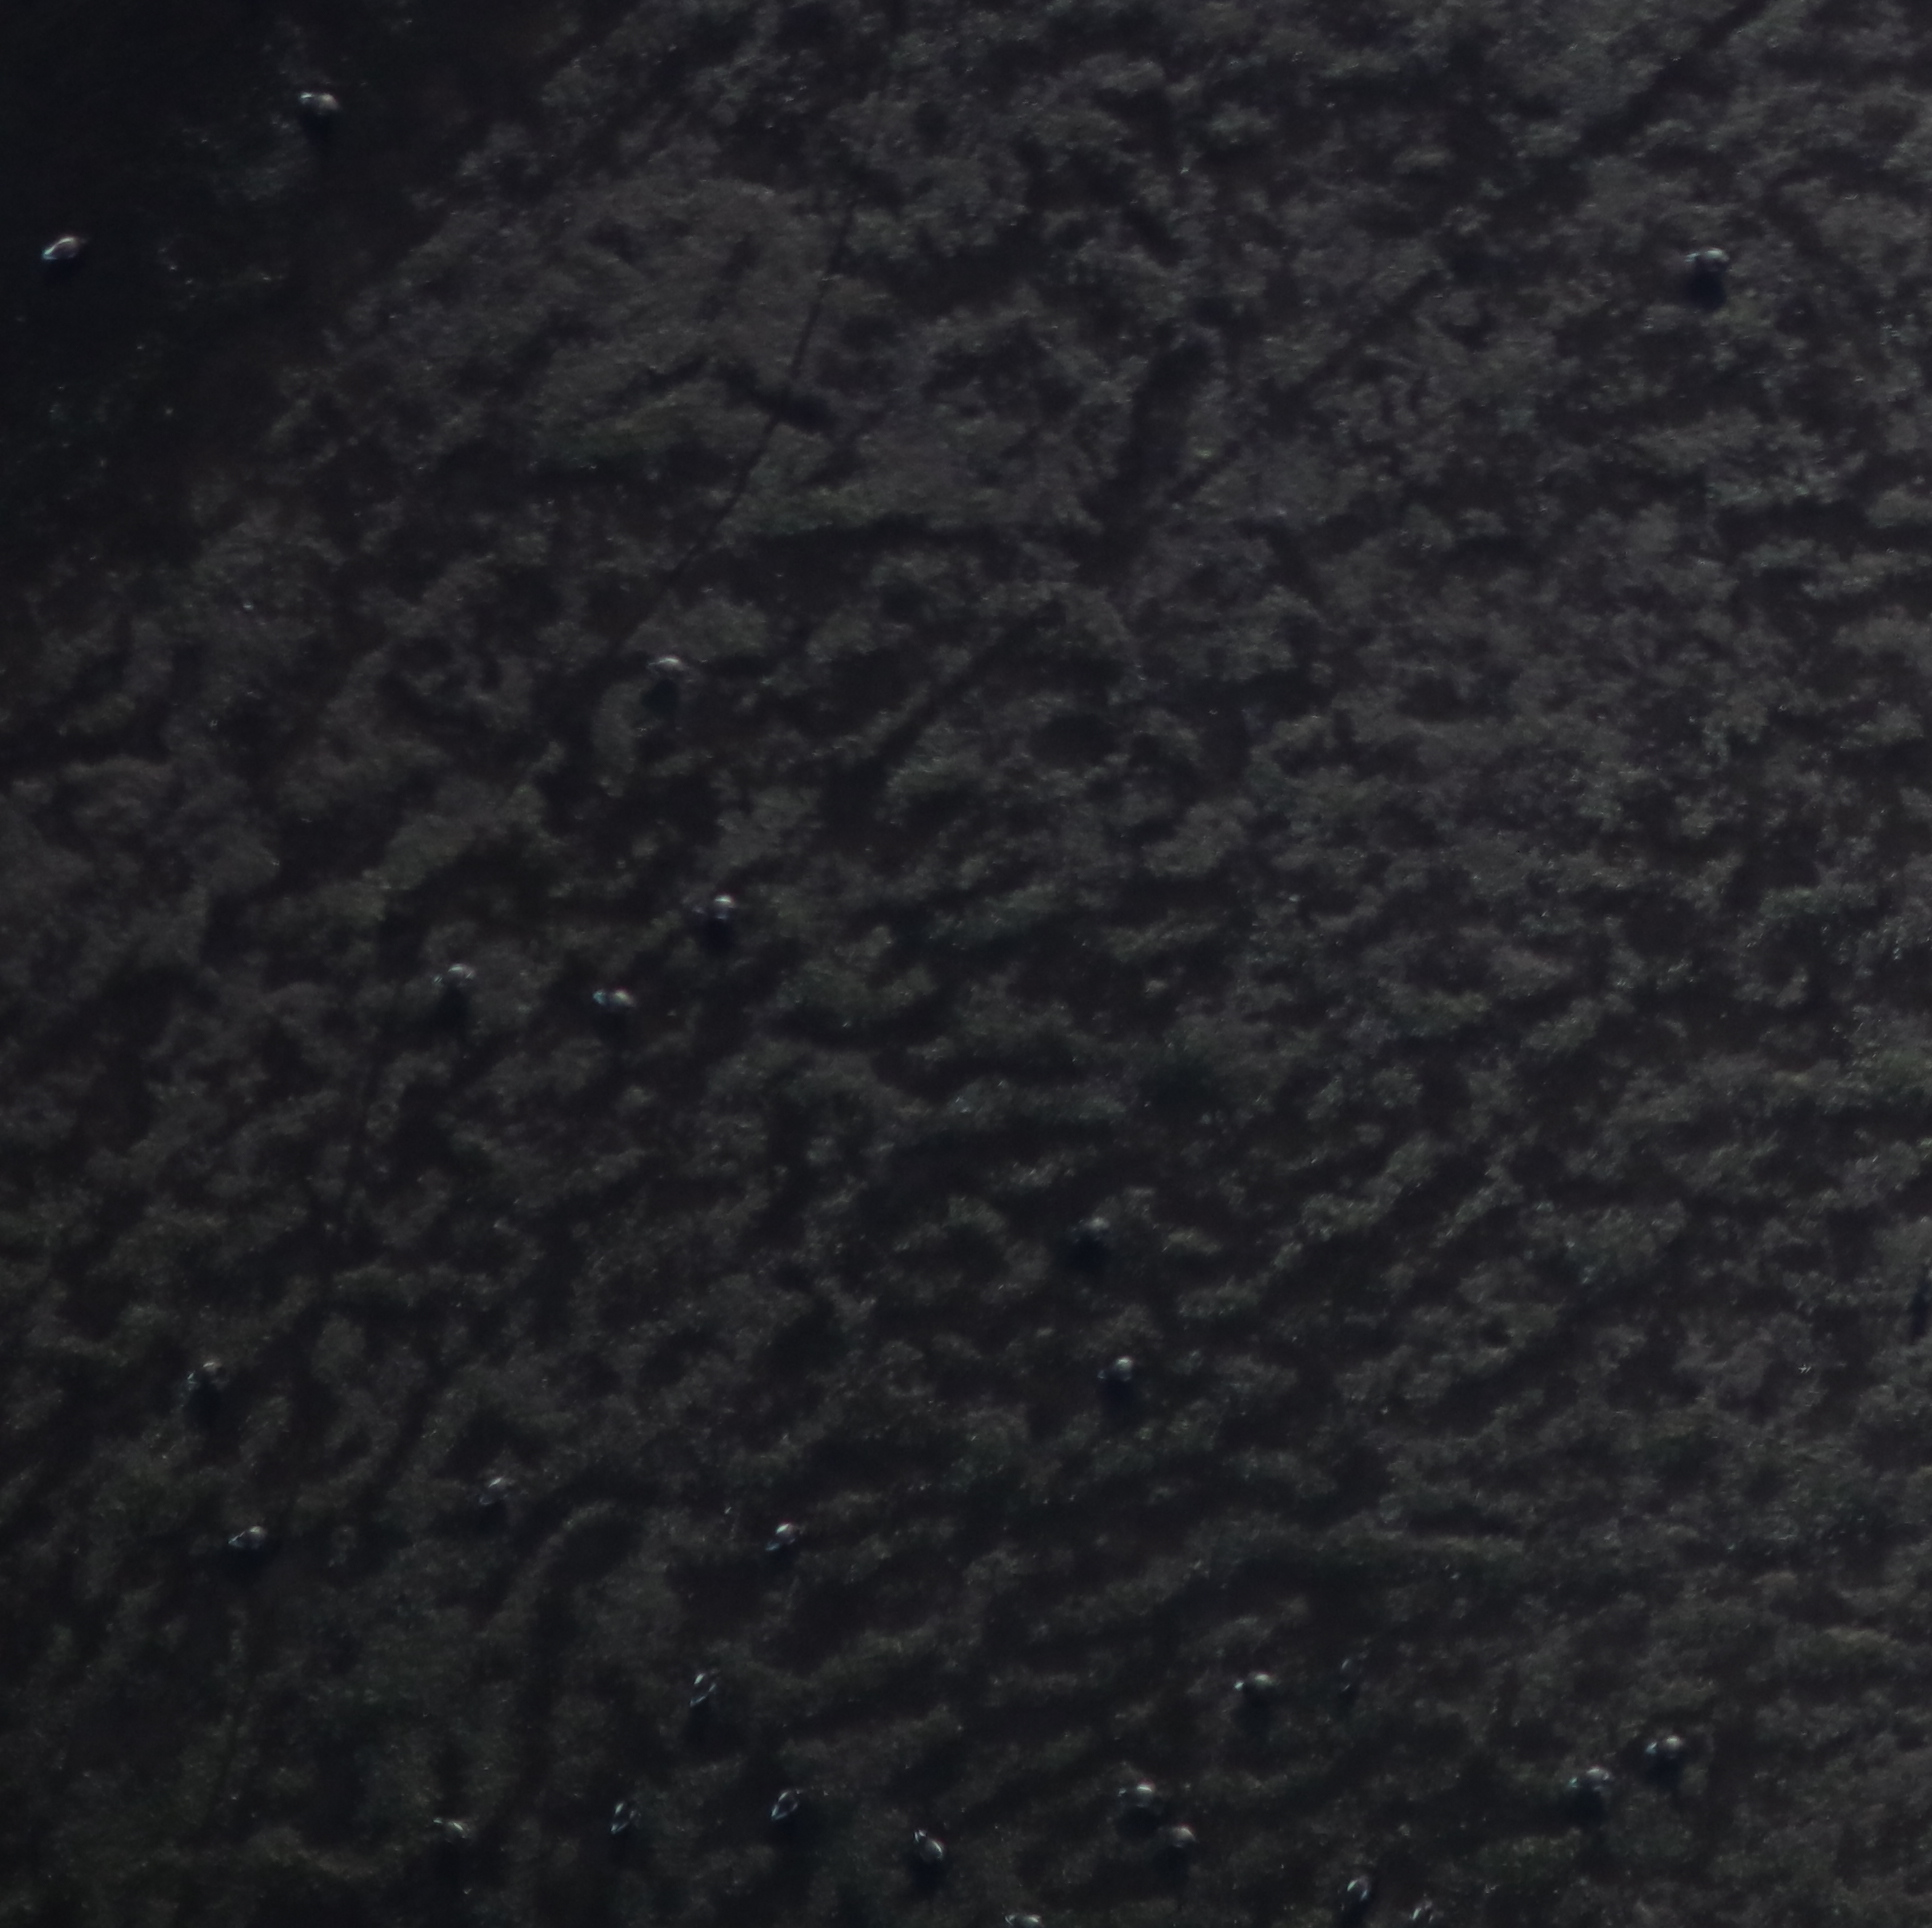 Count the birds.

26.